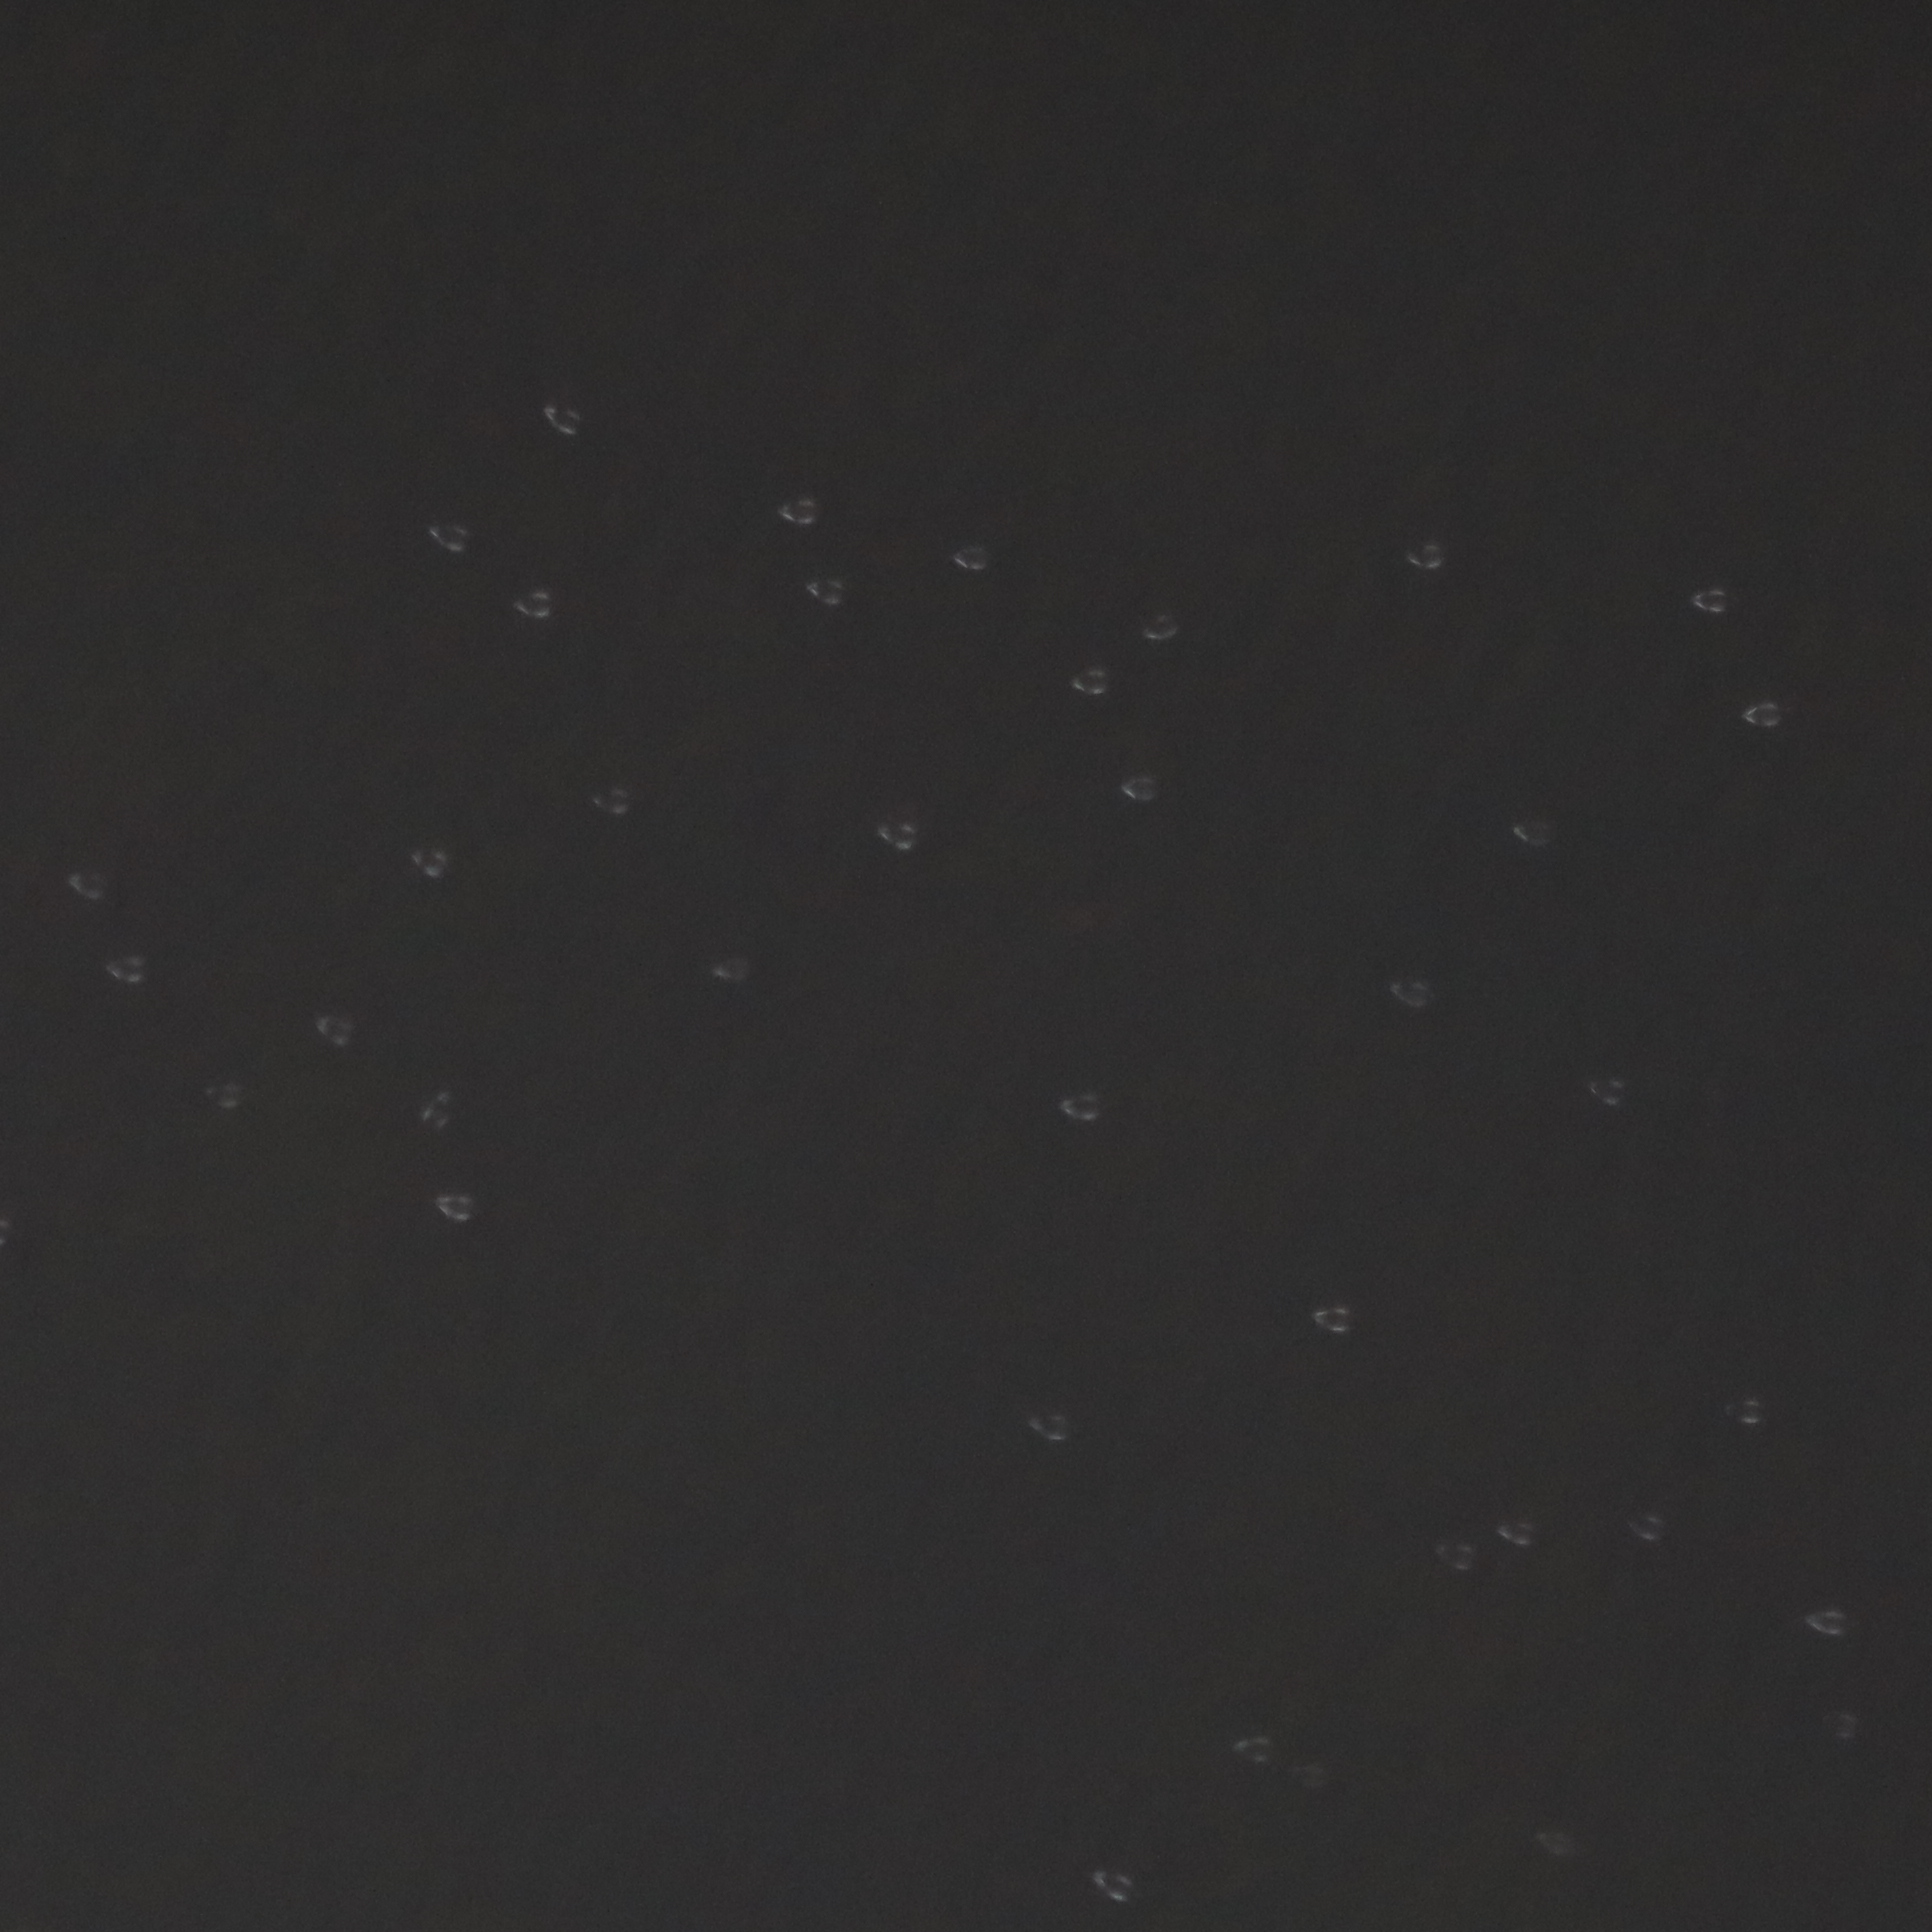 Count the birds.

38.